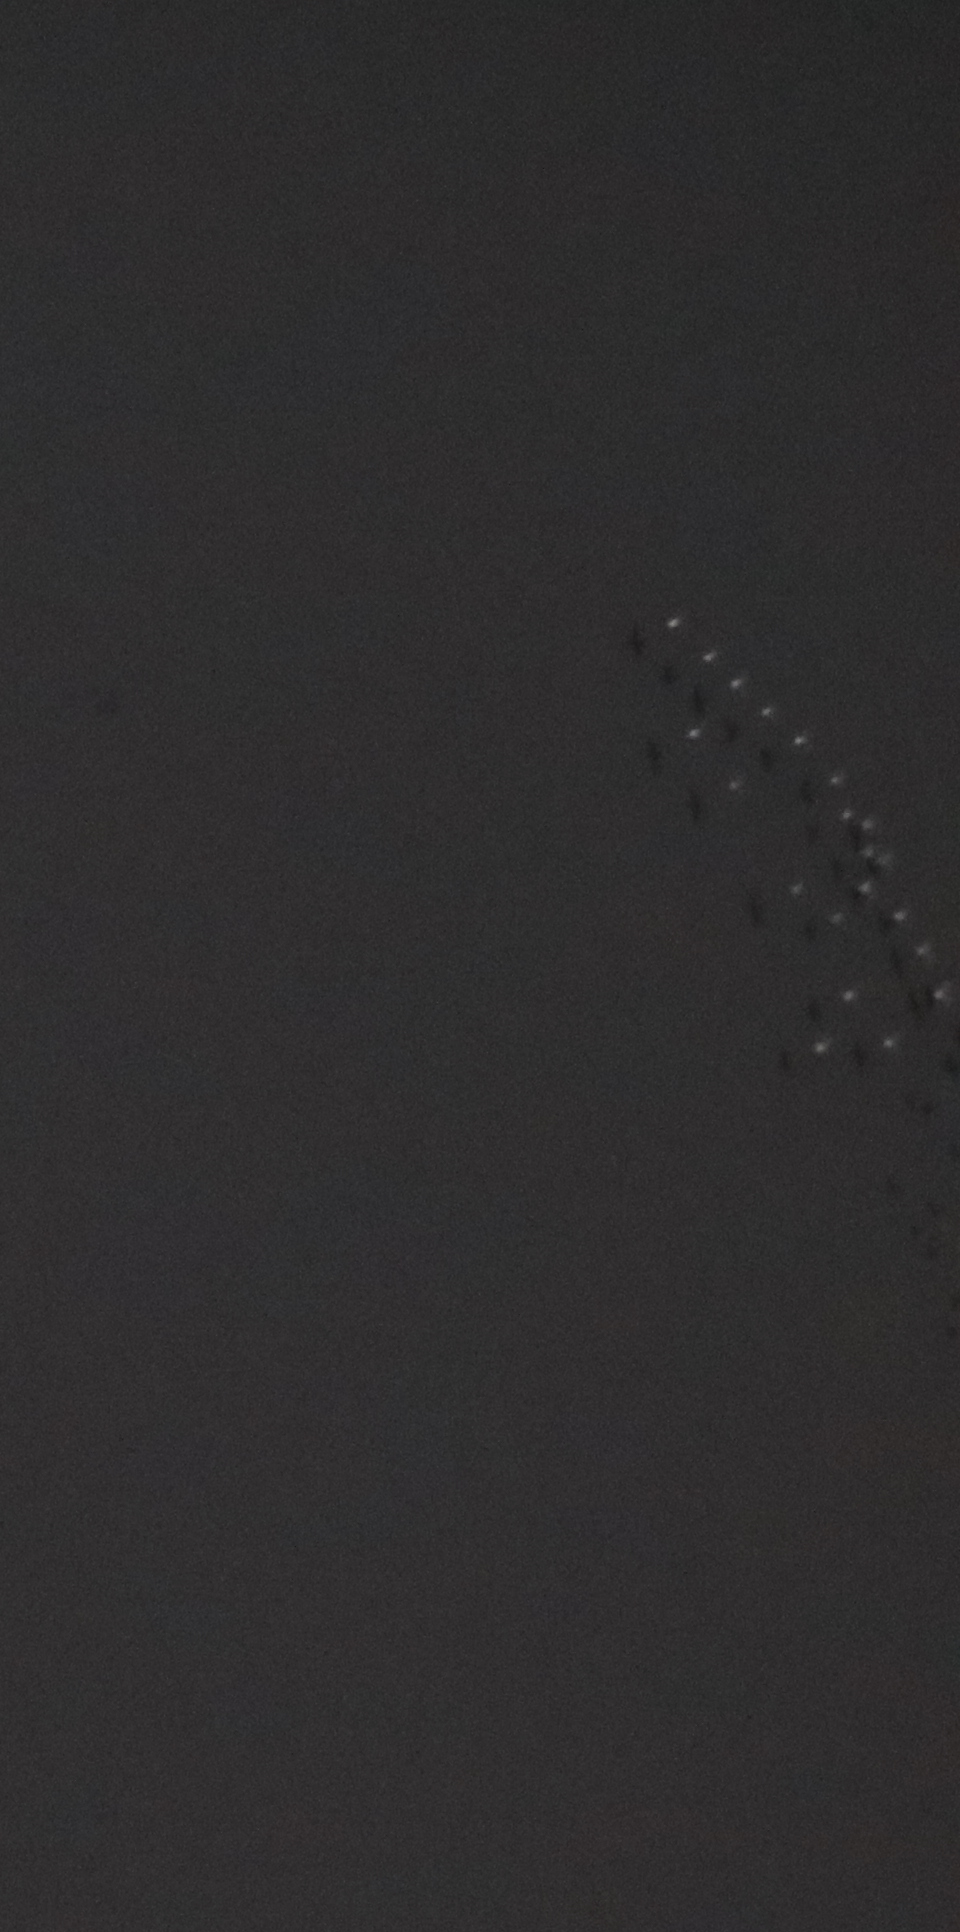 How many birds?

20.